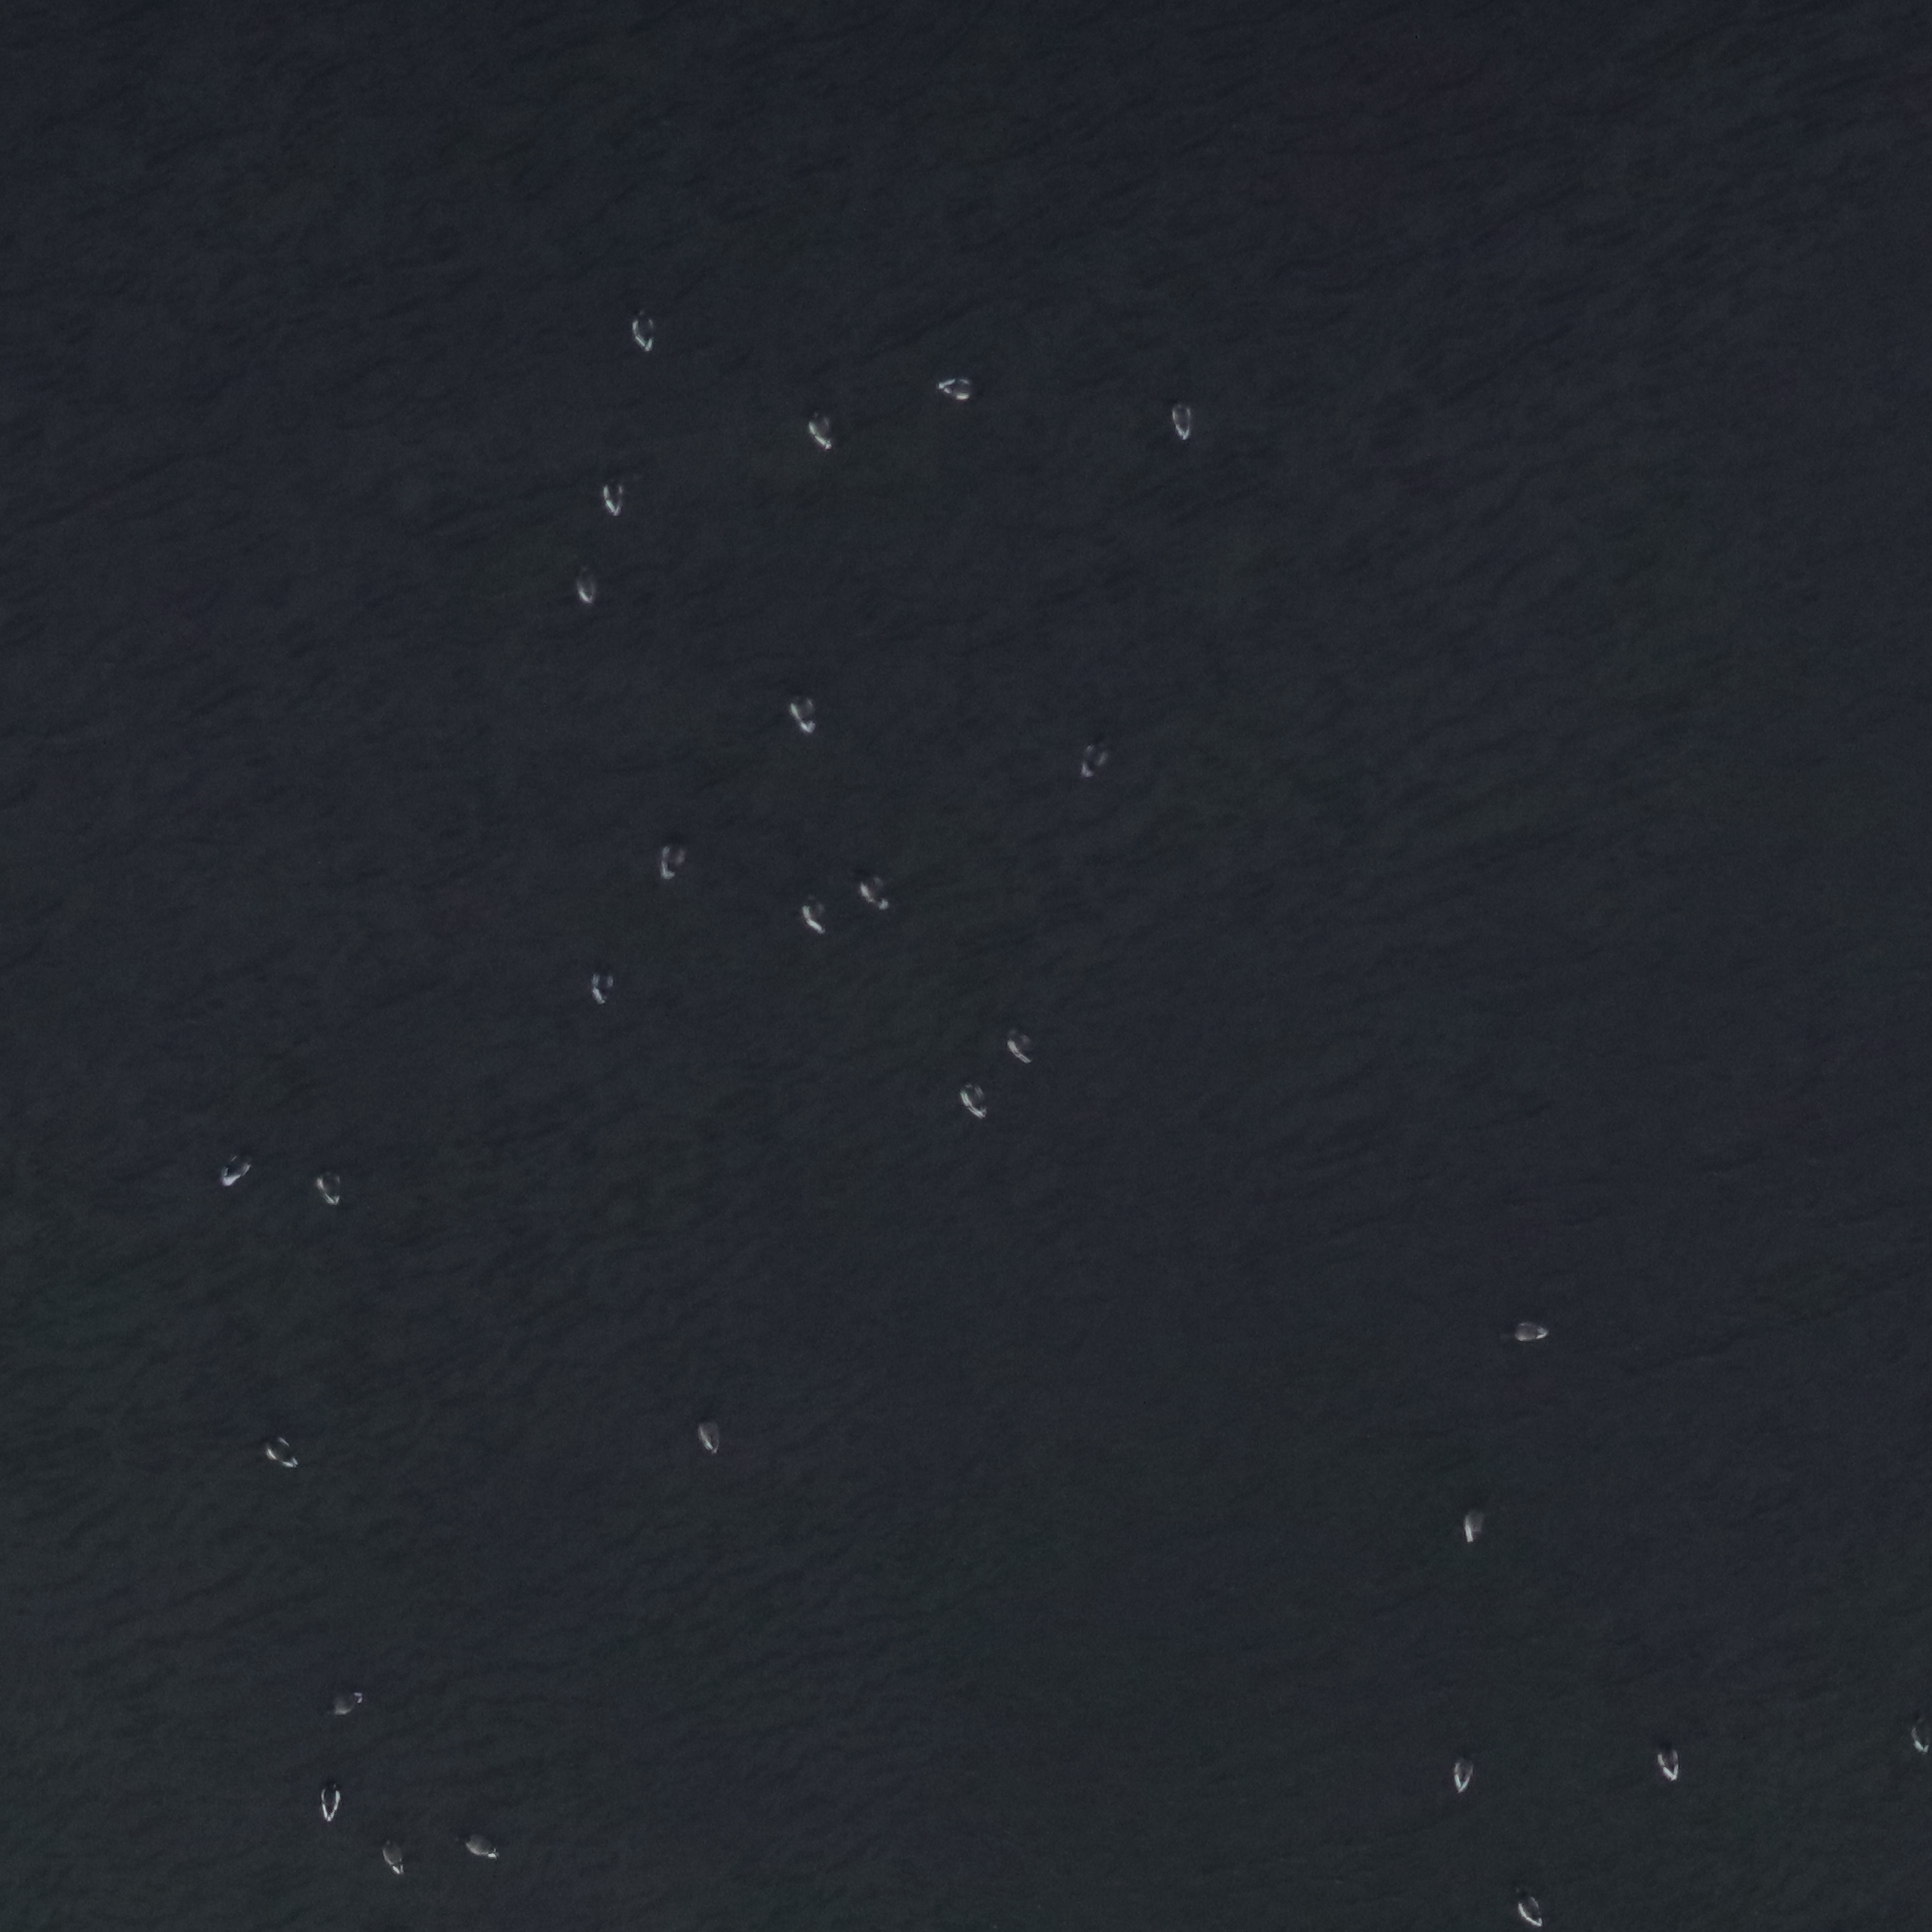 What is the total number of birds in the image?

28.